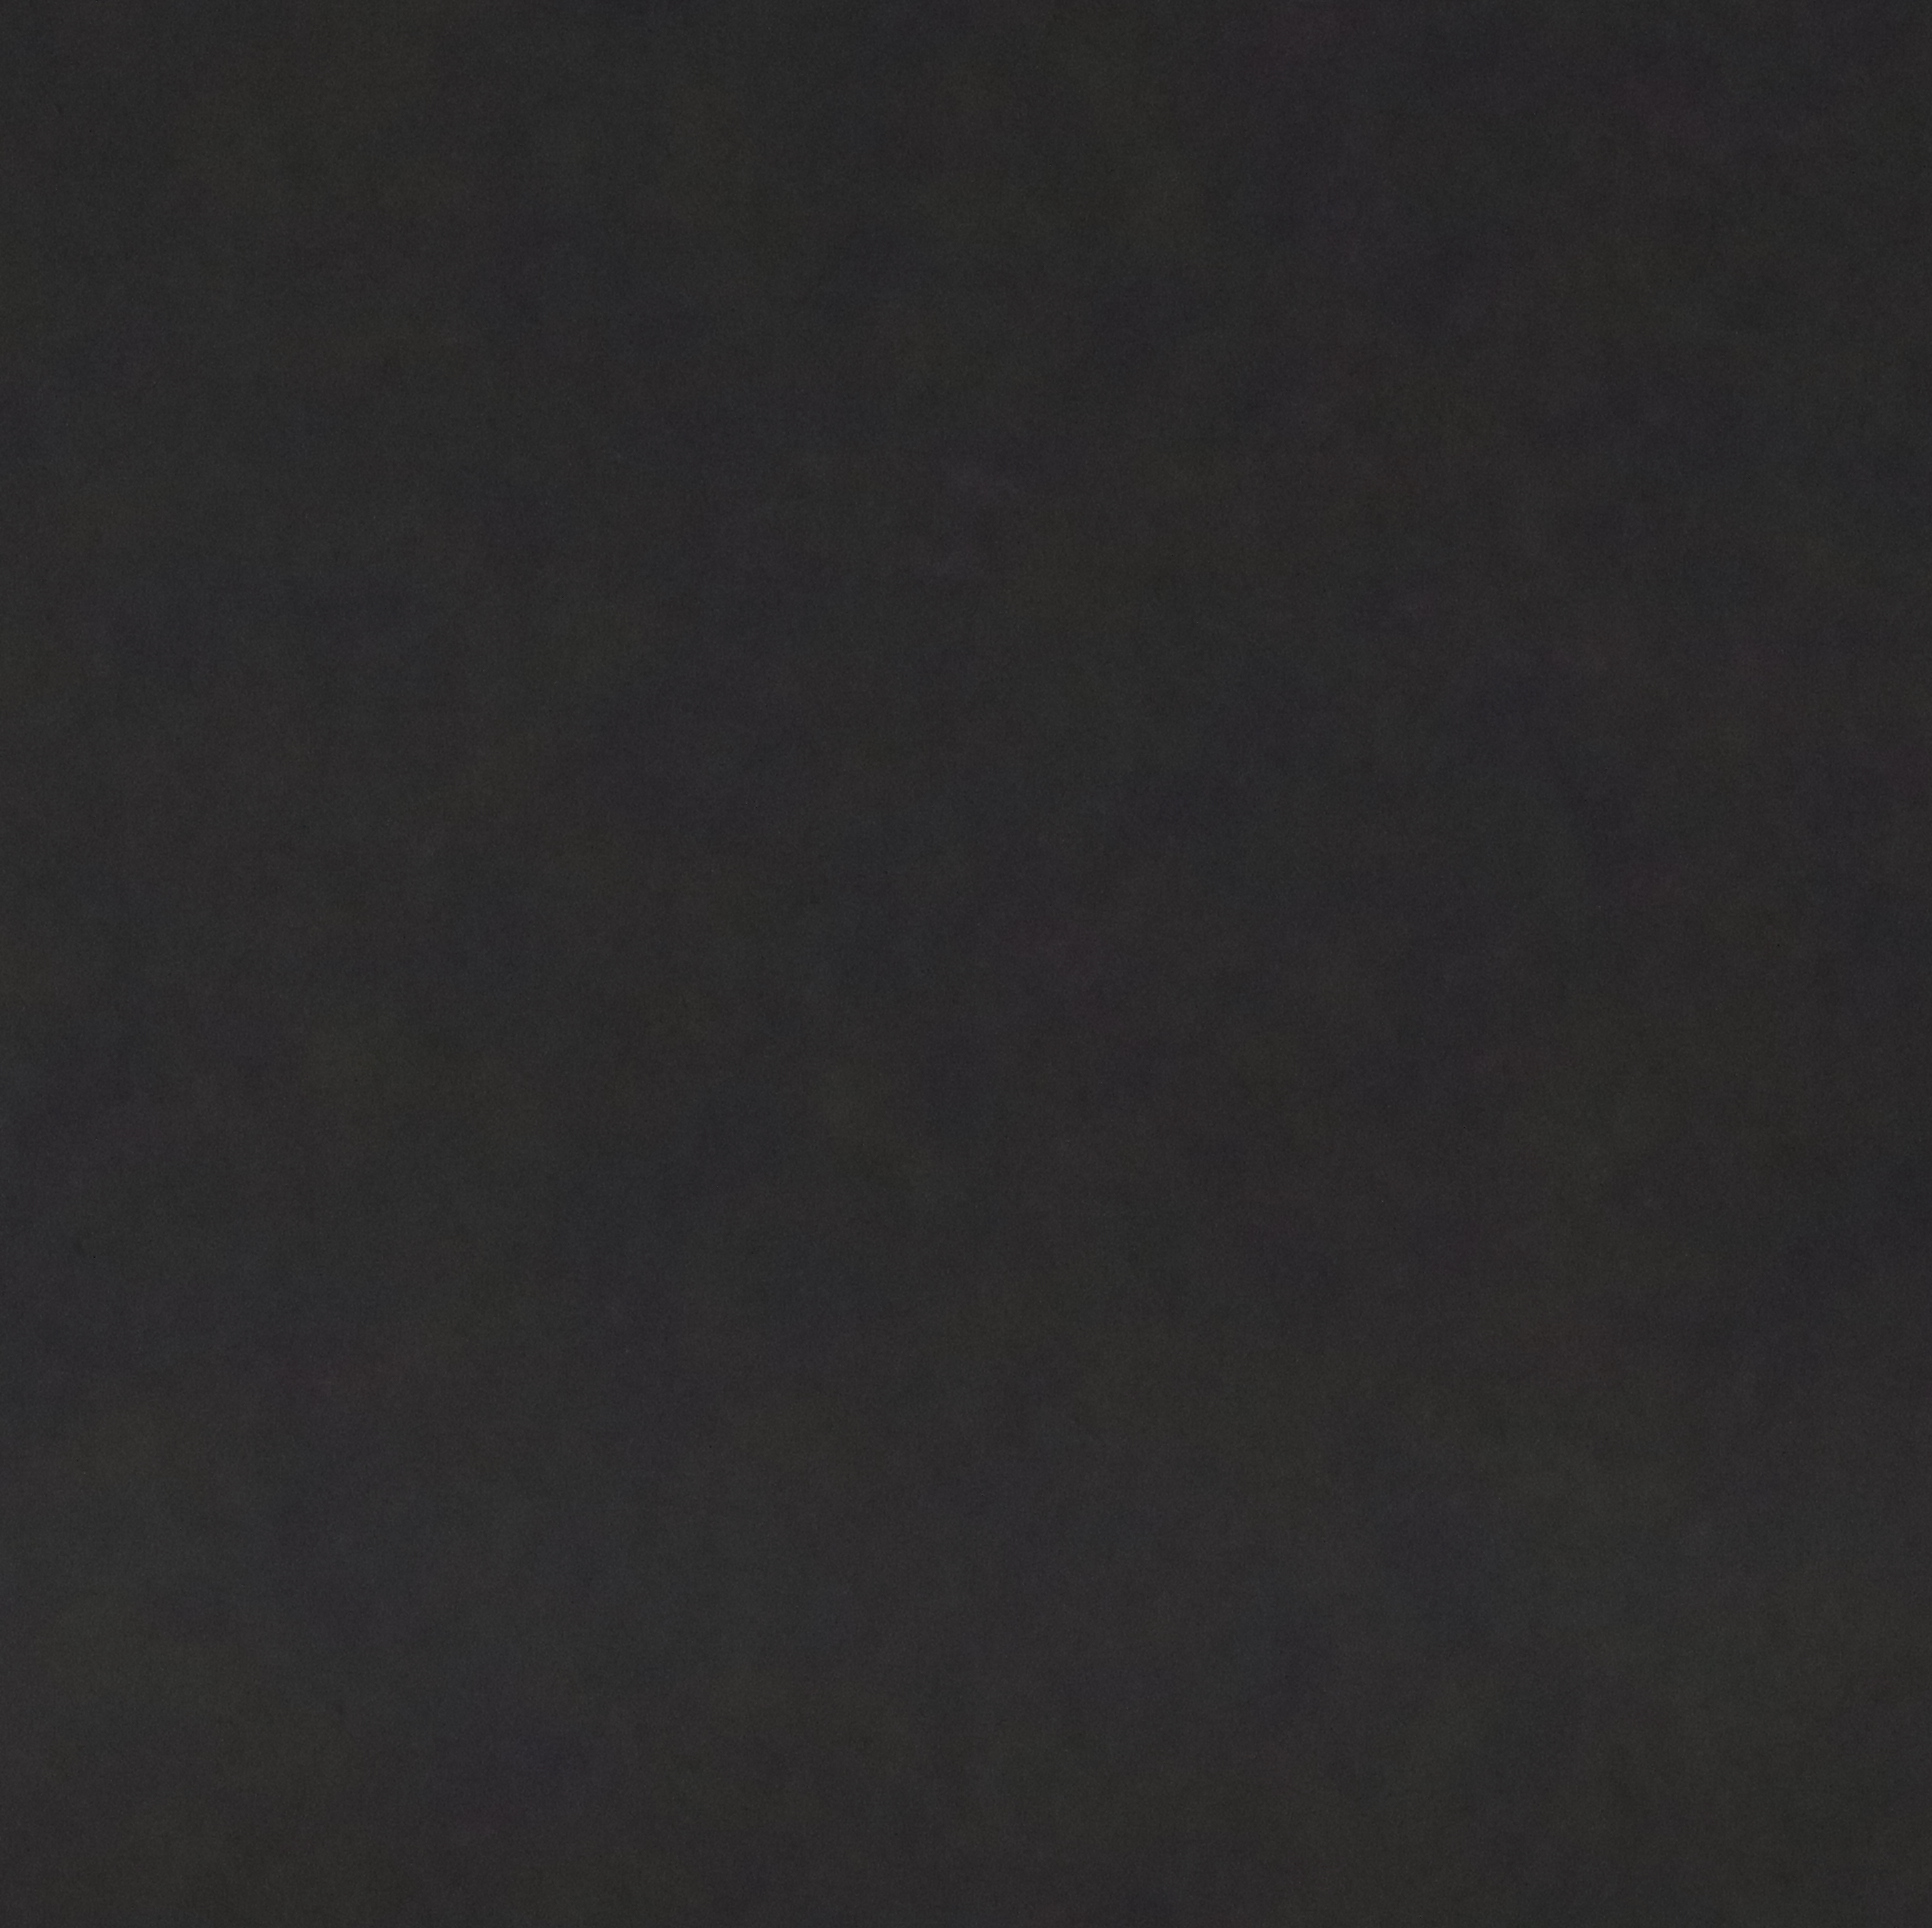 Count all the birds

0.